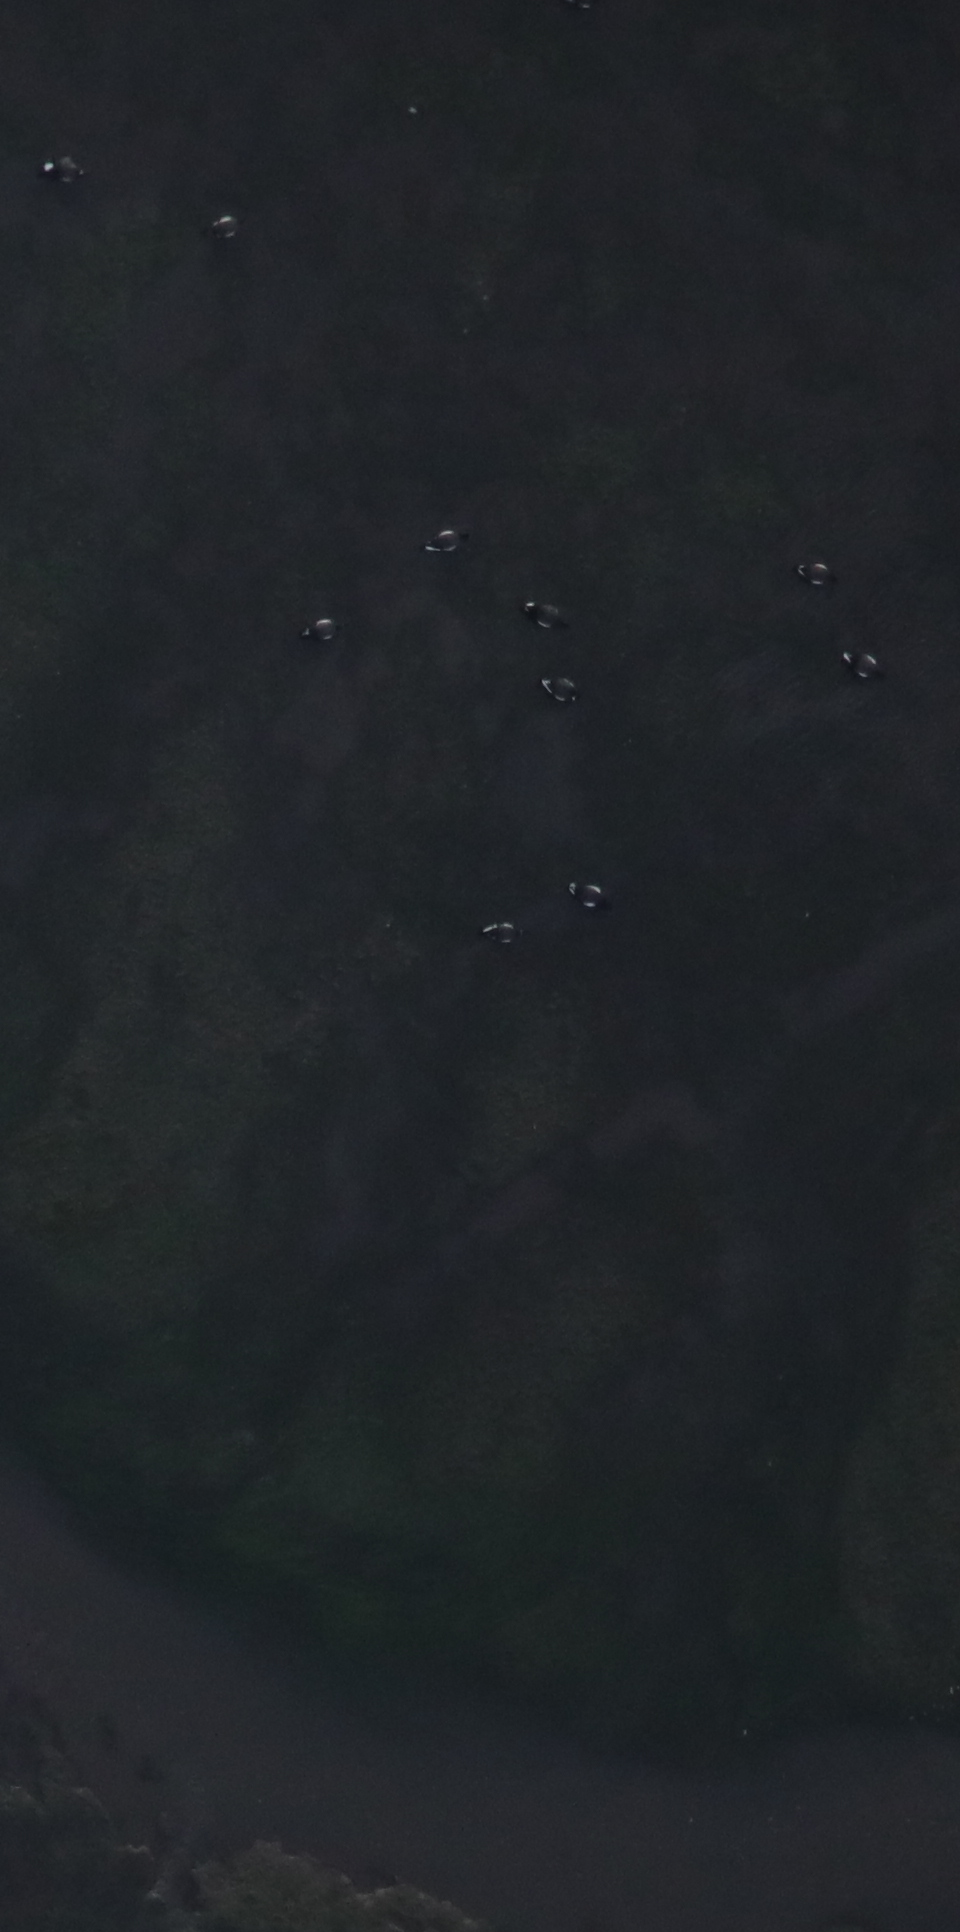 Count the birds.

10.